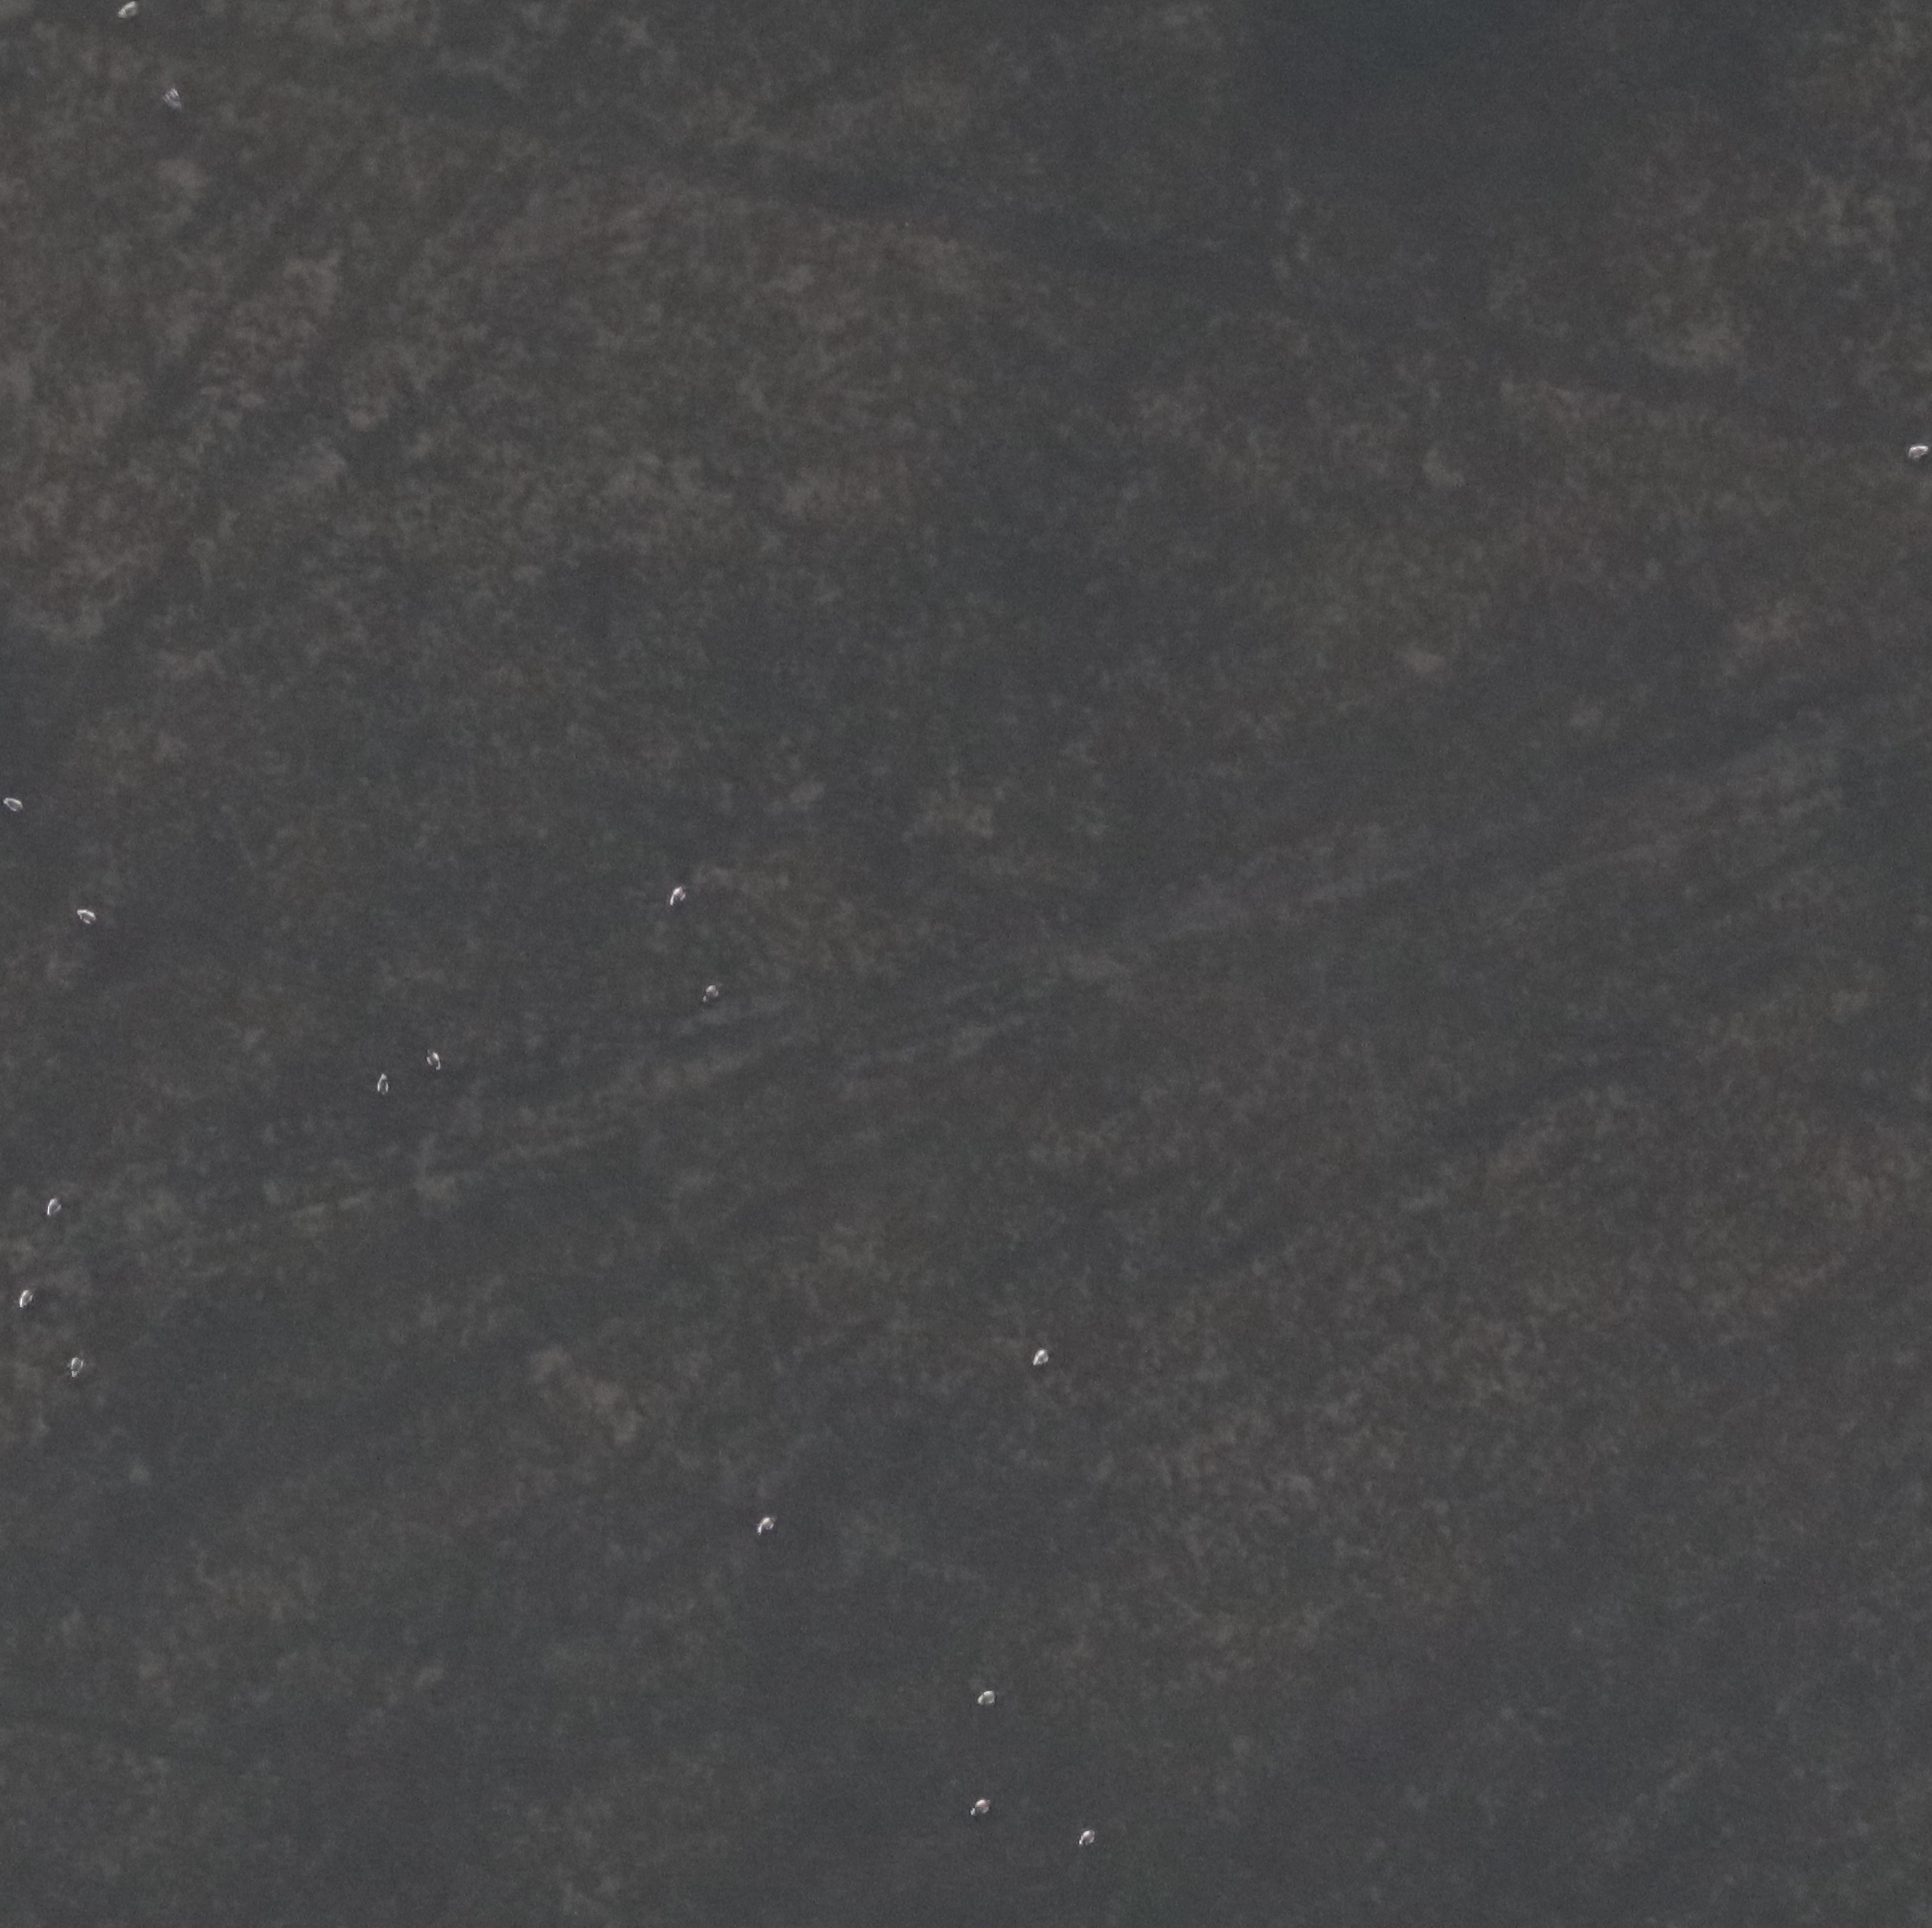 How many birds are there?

17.